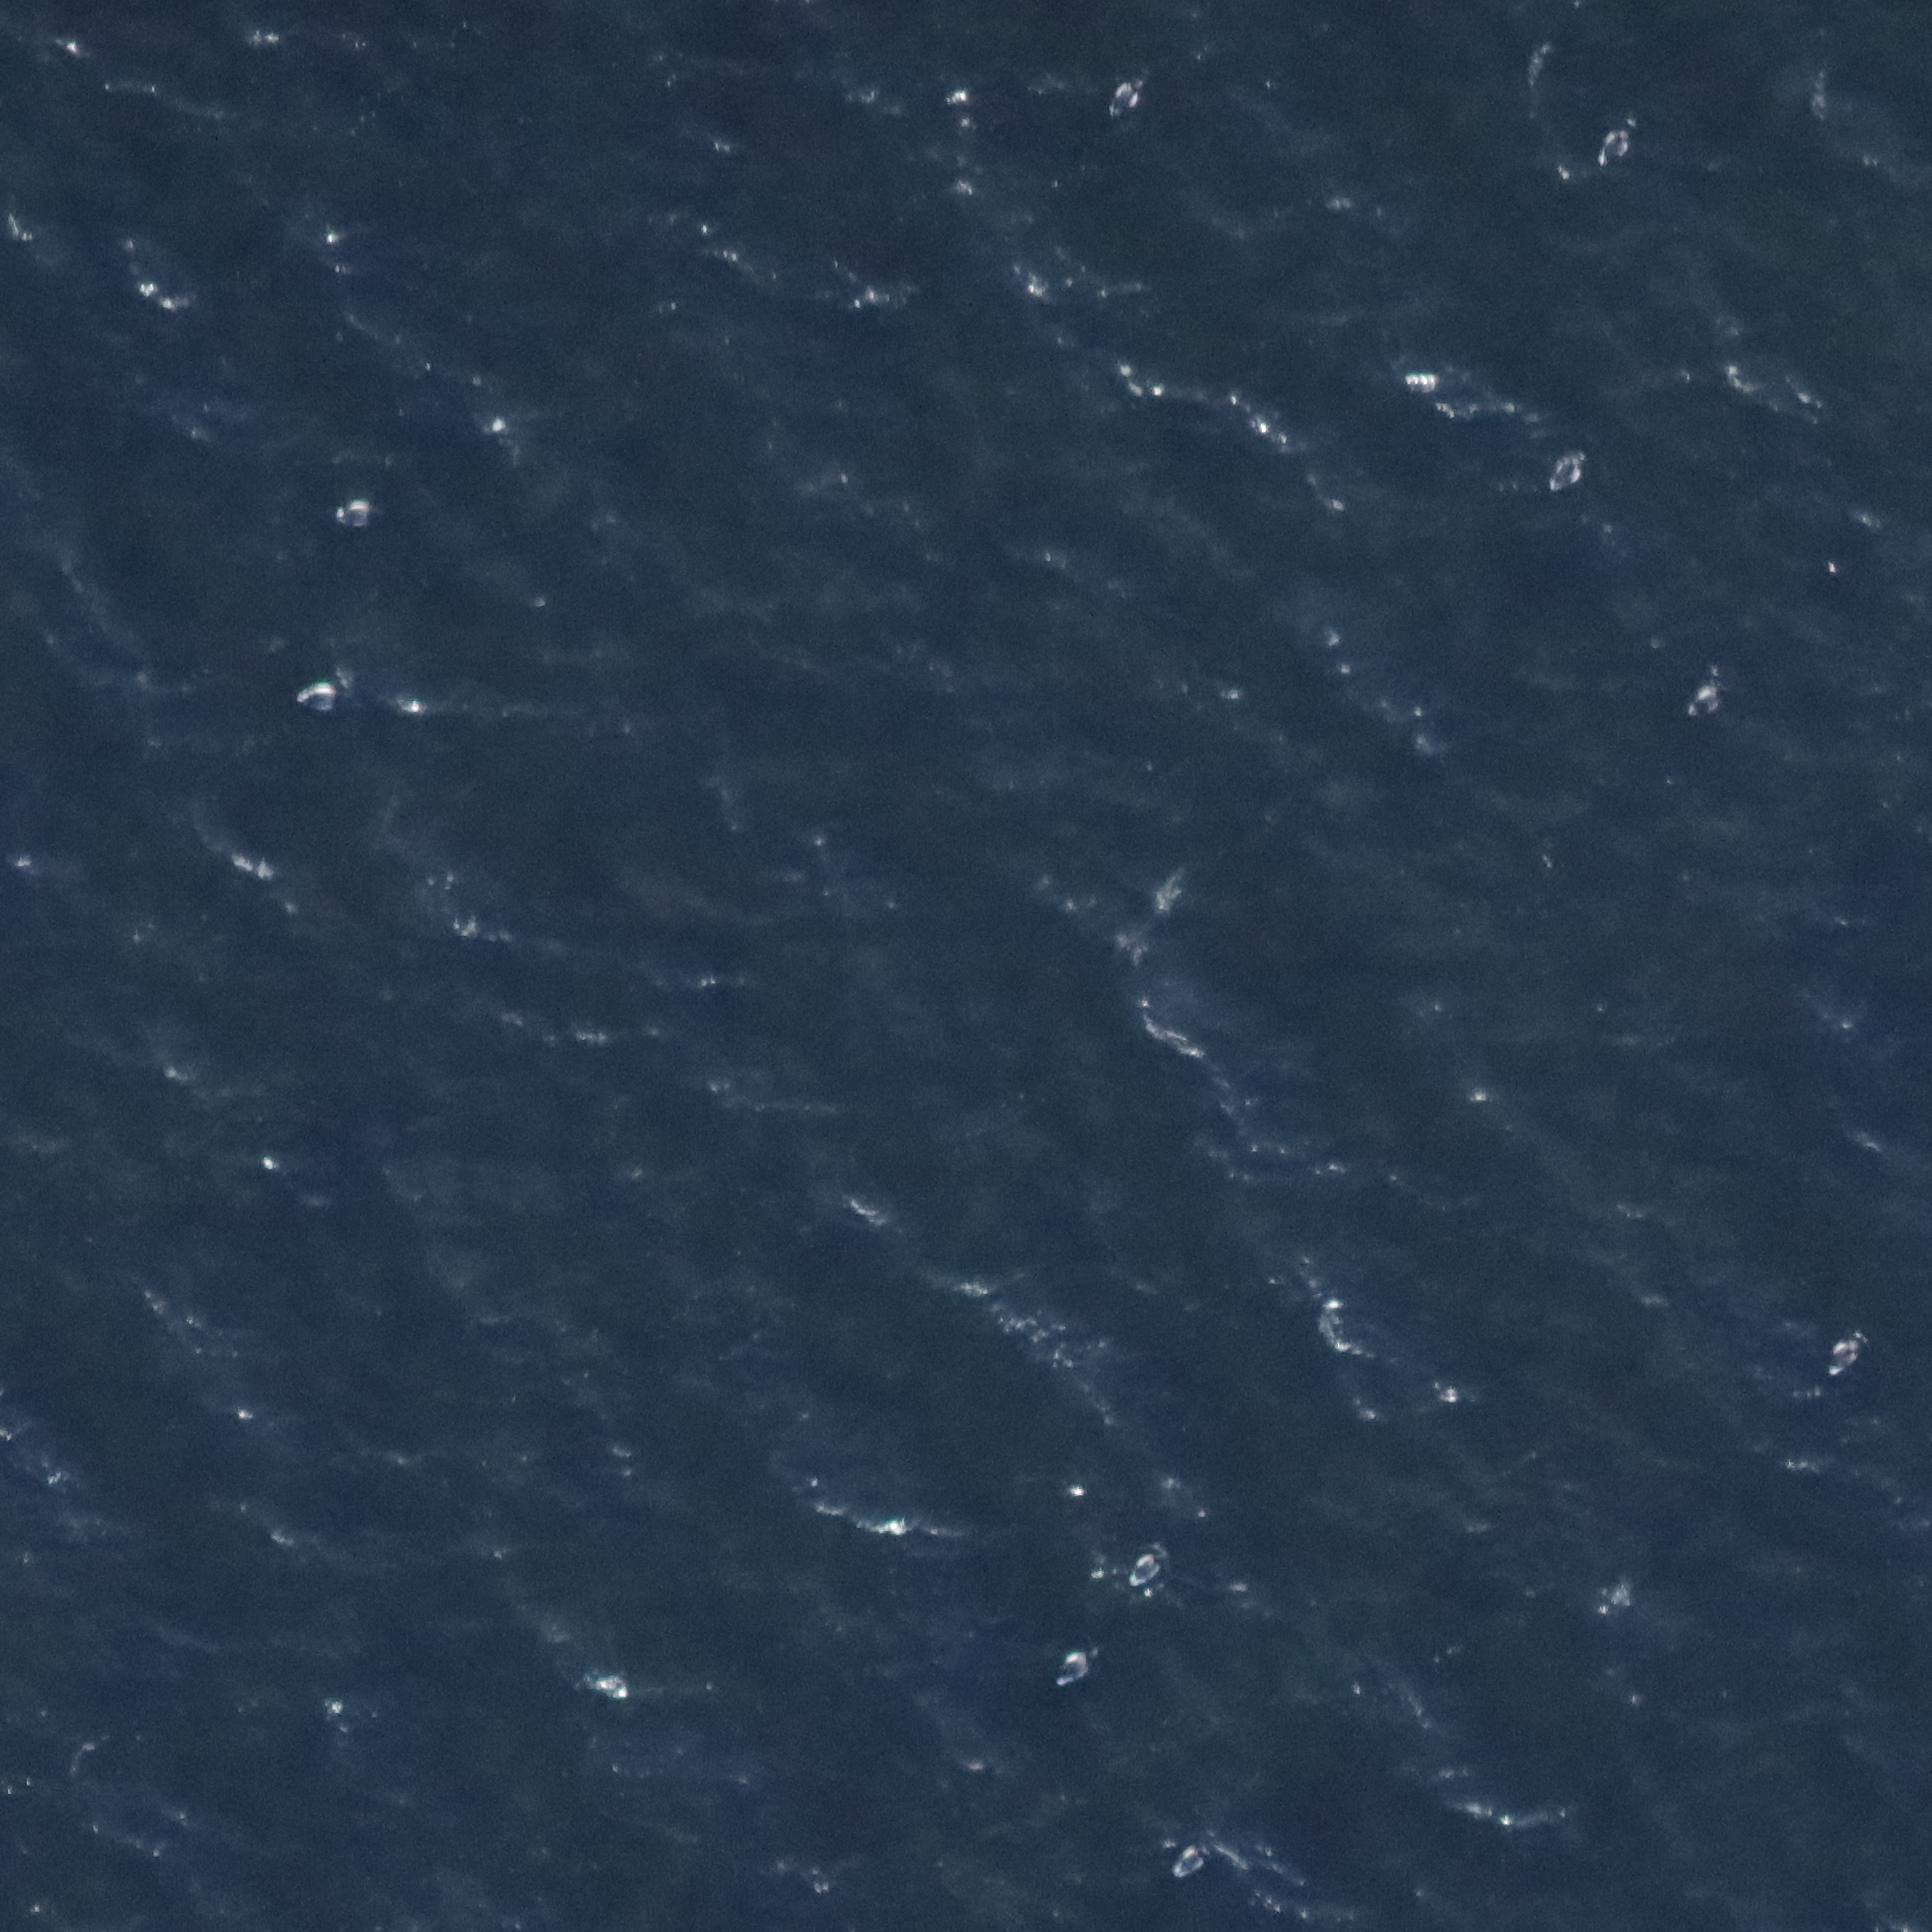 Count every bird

10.